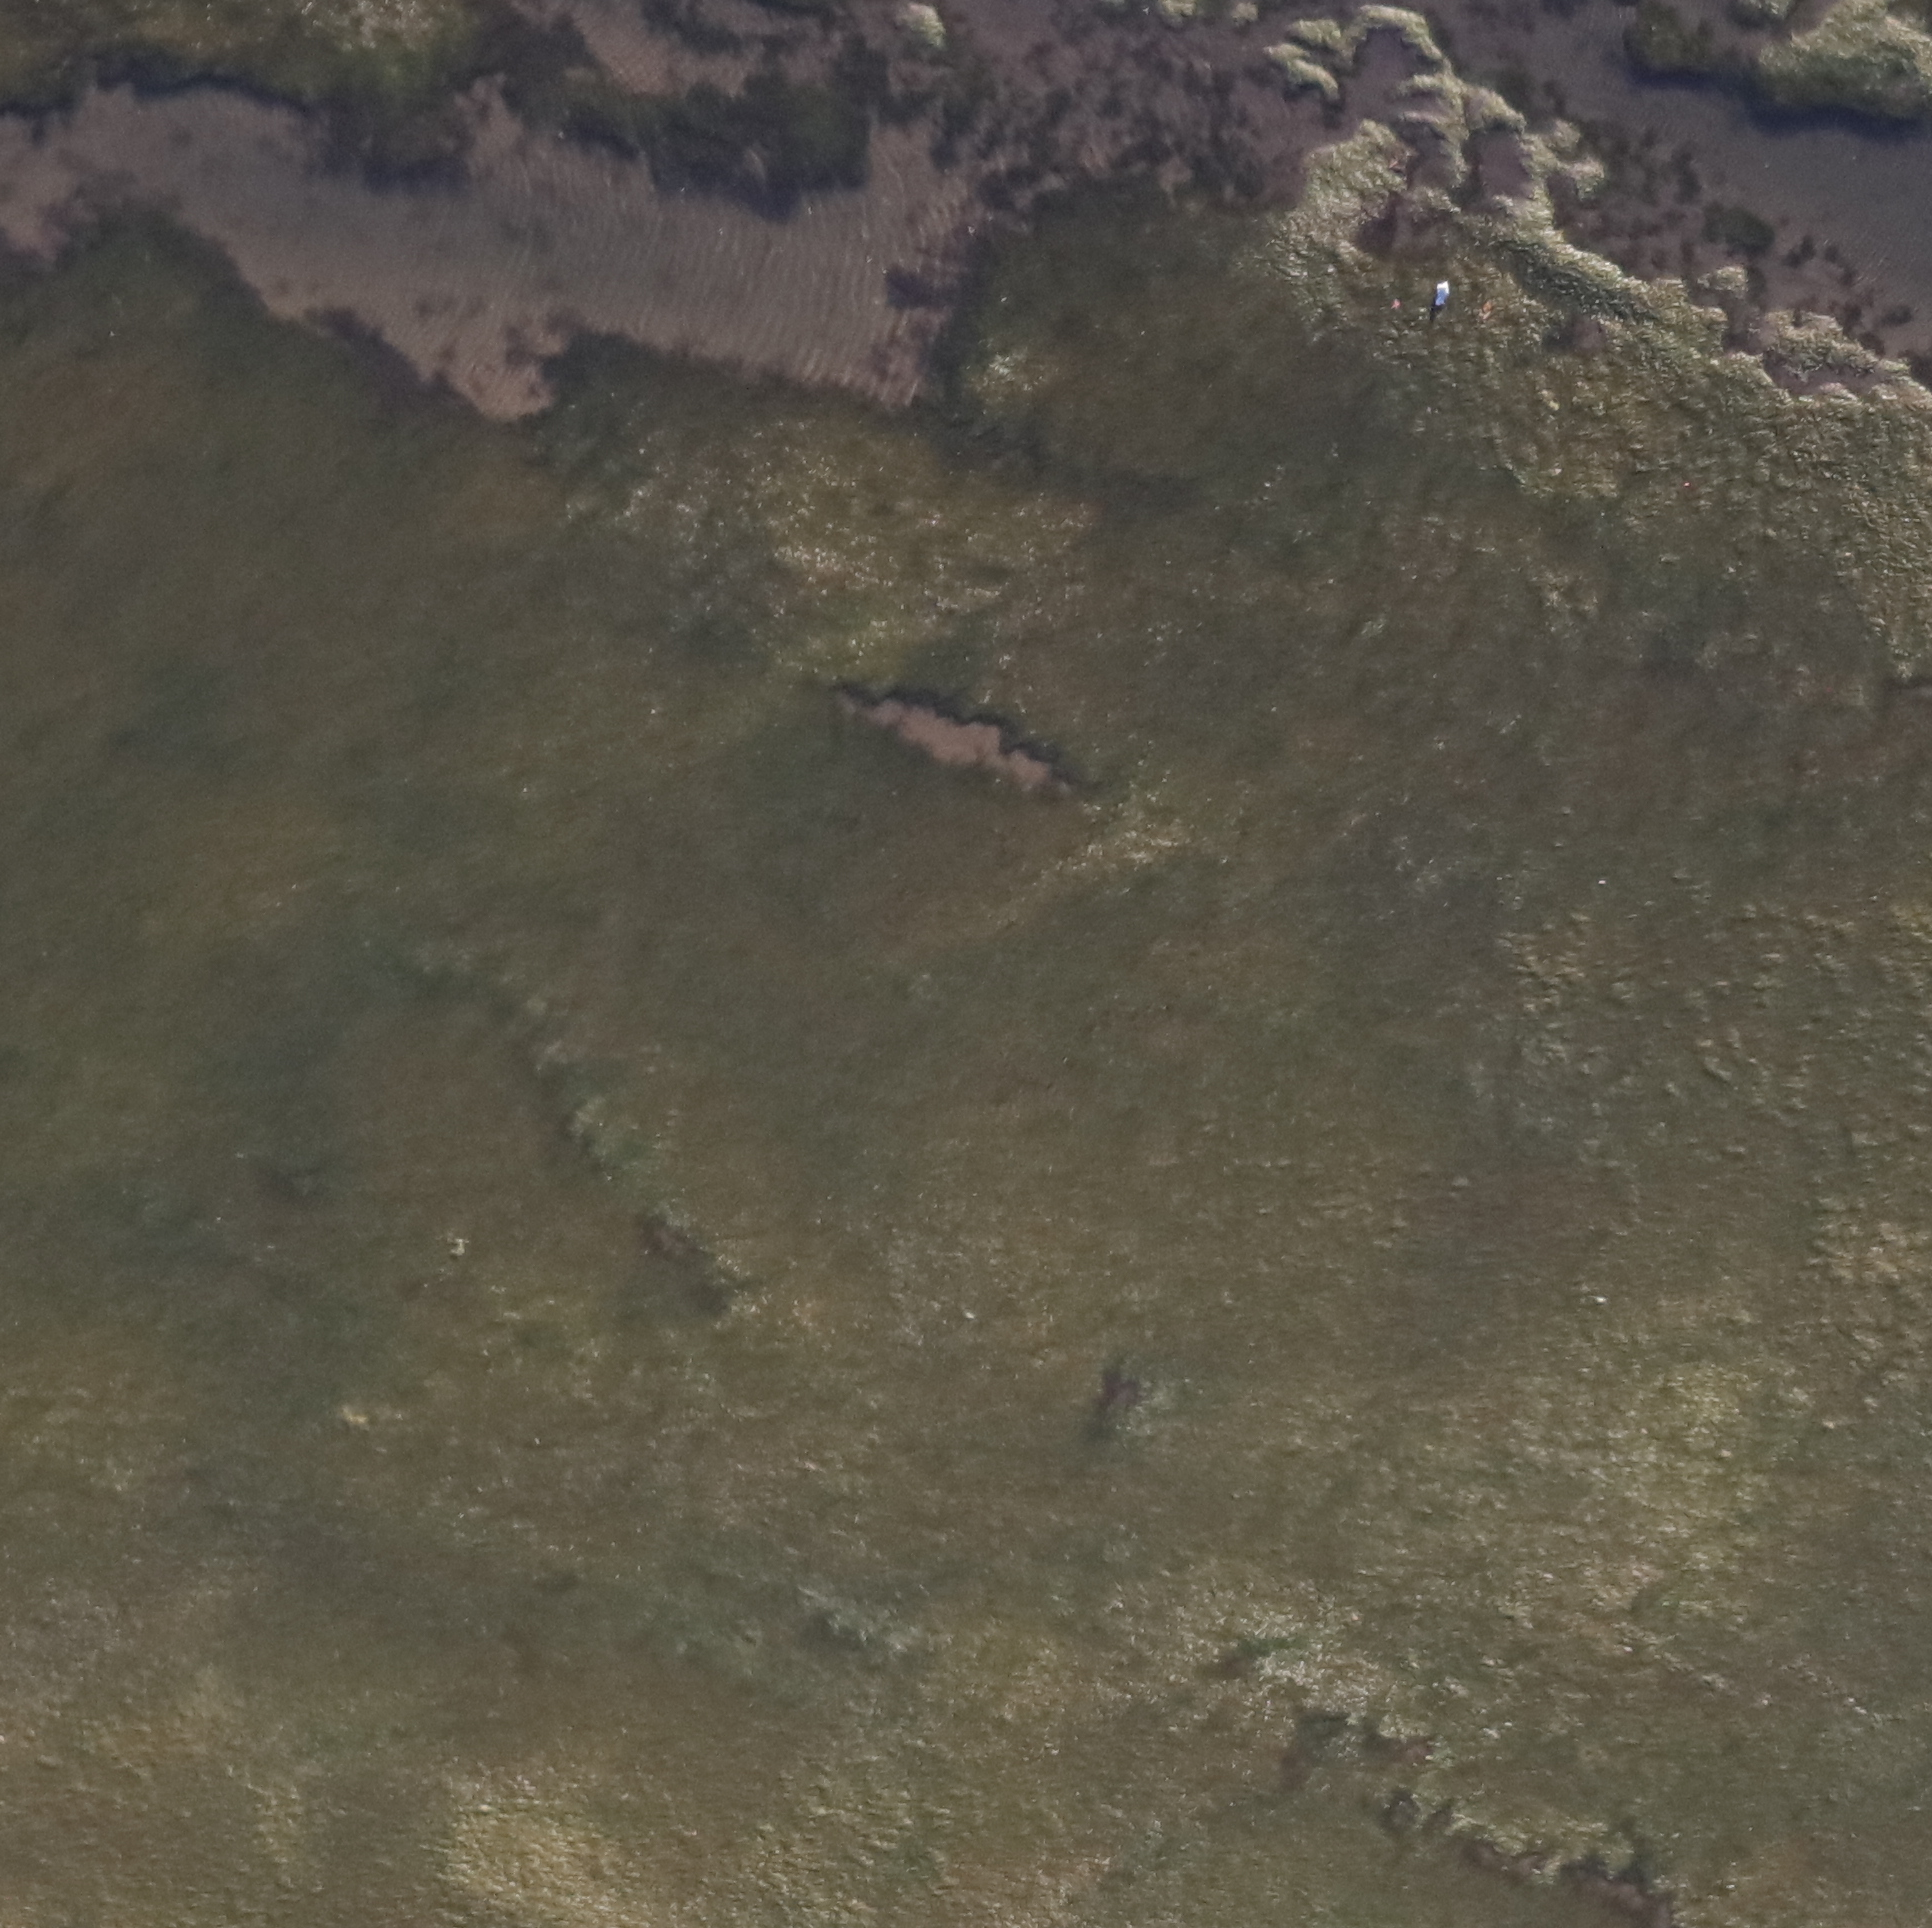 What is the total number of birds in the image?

1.